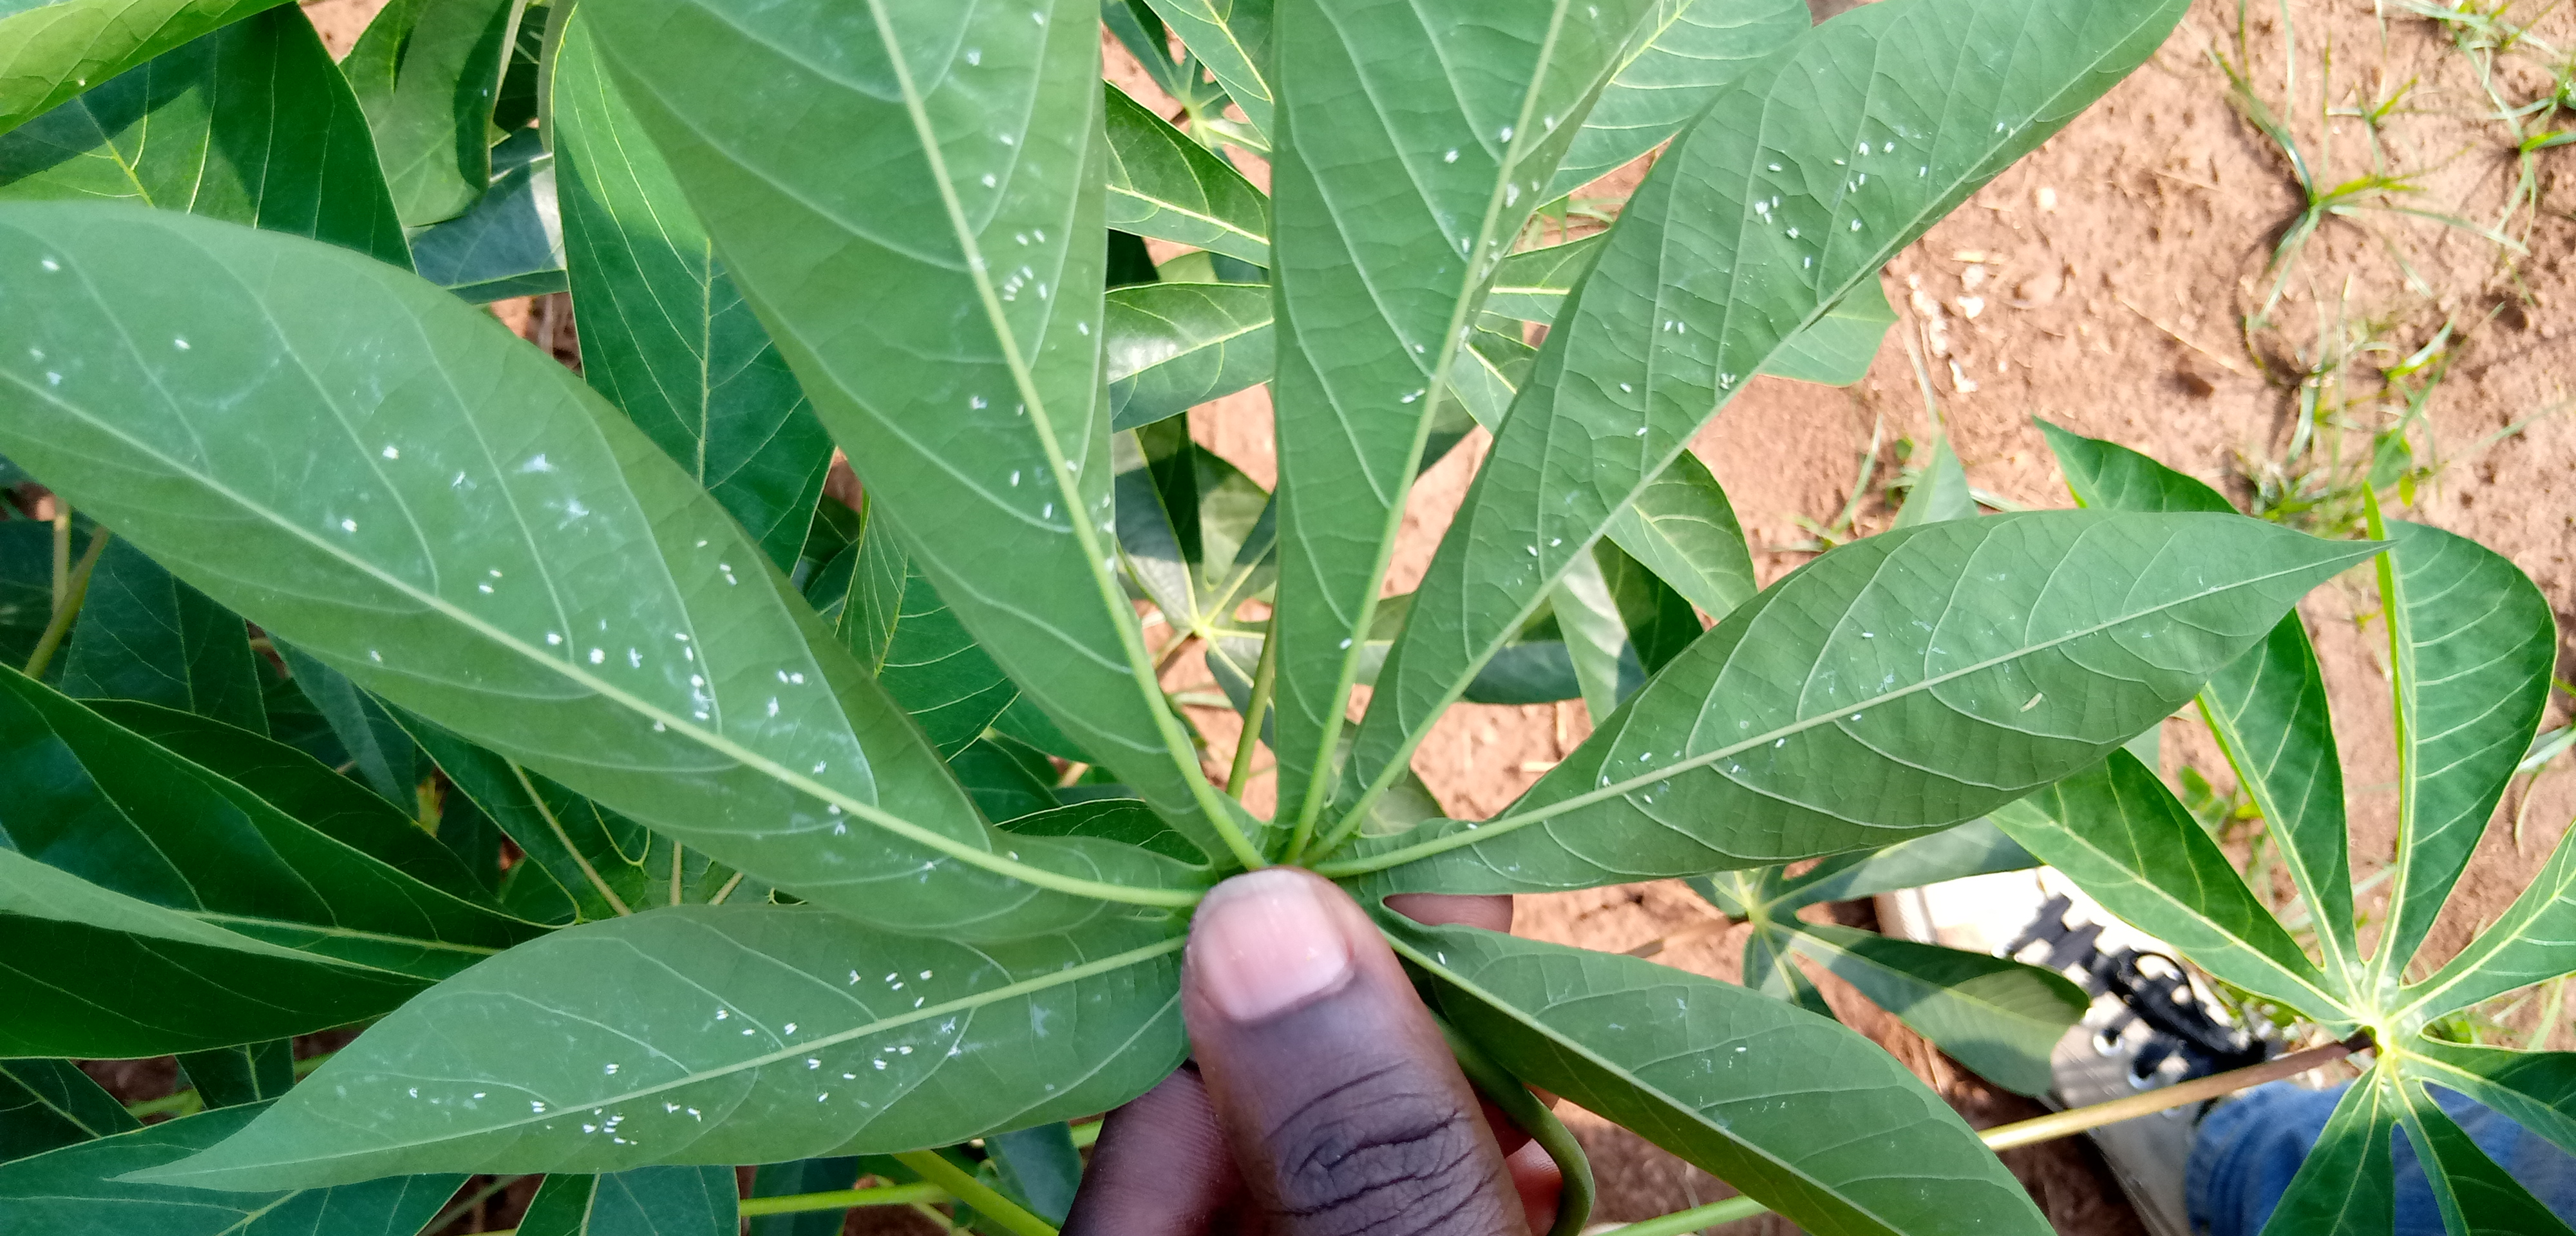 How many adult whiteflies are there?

118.